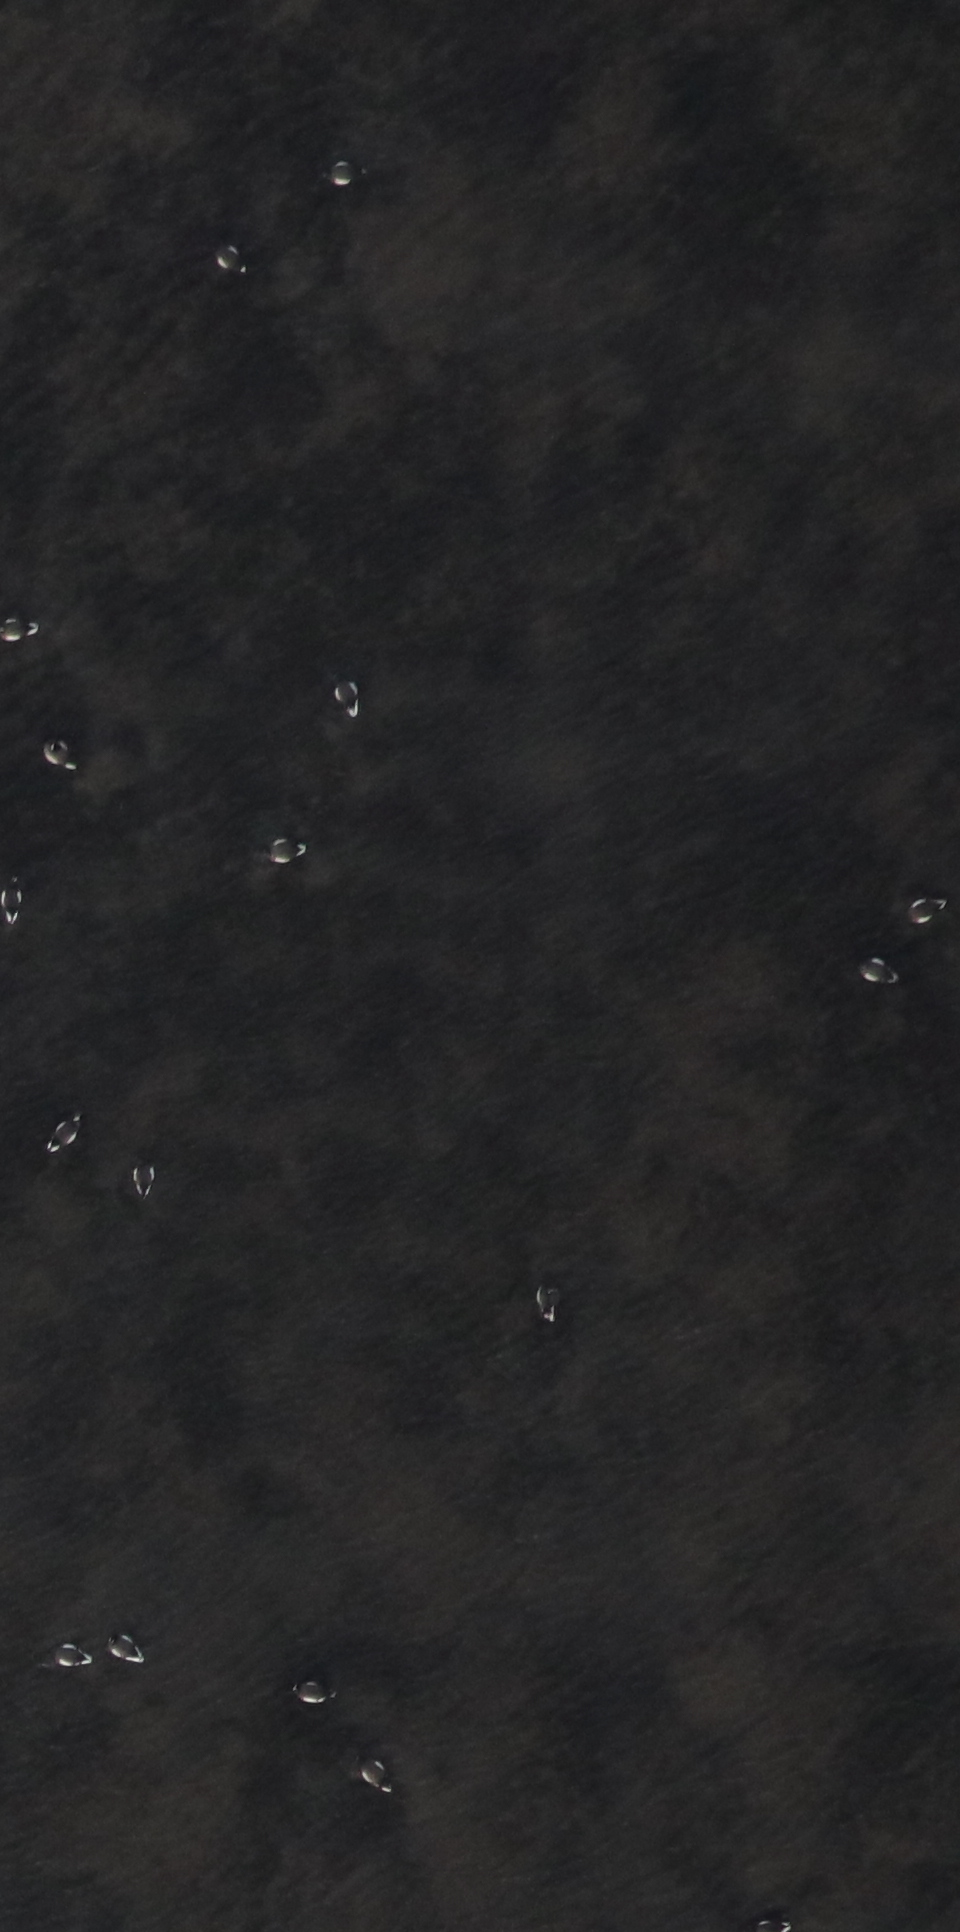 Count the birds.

17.